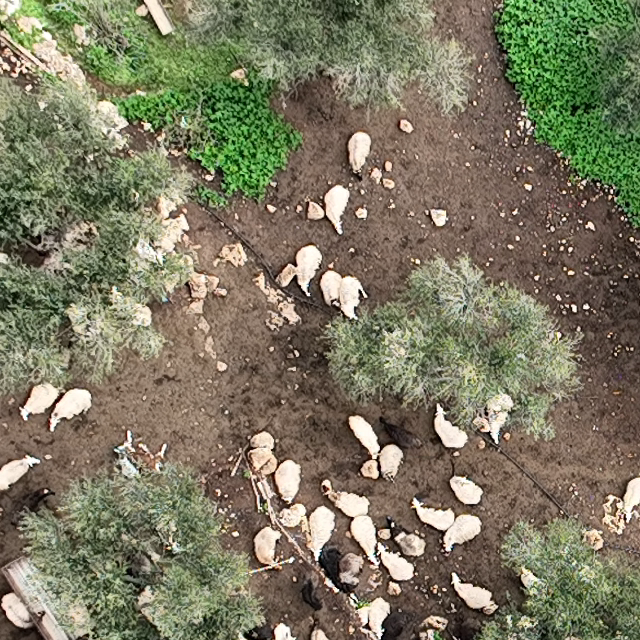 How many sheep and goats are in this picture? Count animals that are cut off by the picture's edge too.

49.